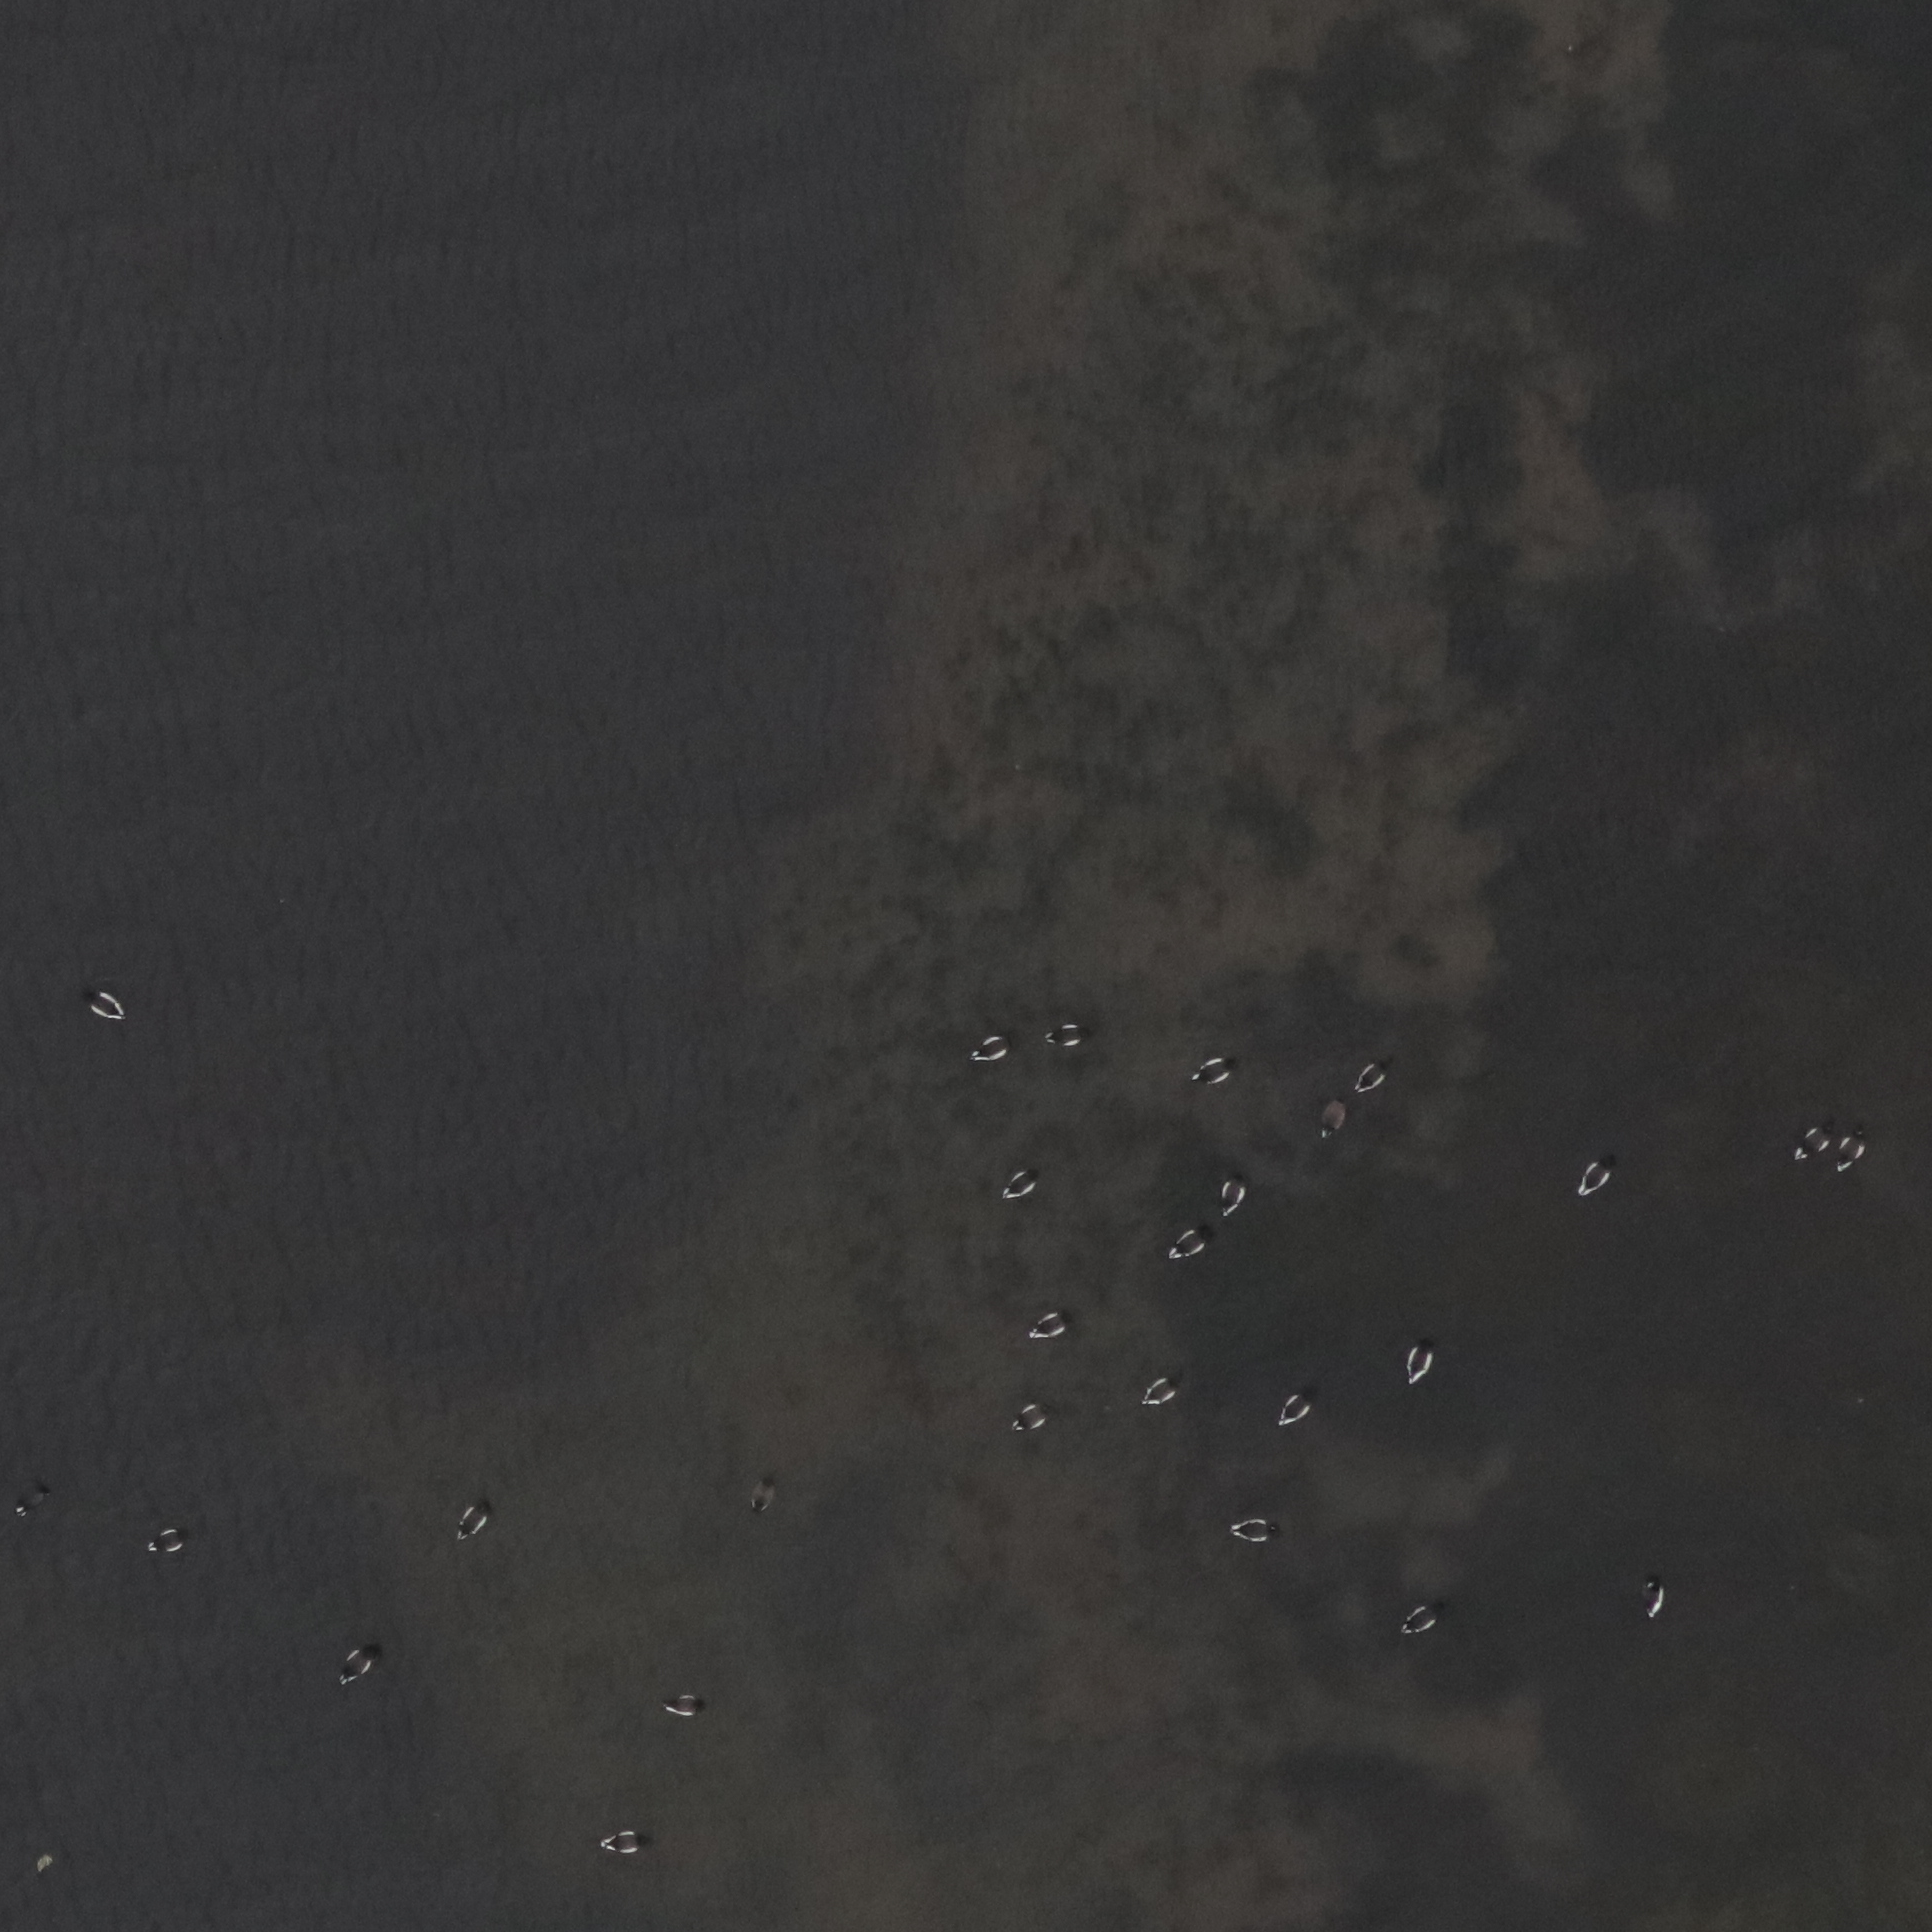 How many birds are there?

27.